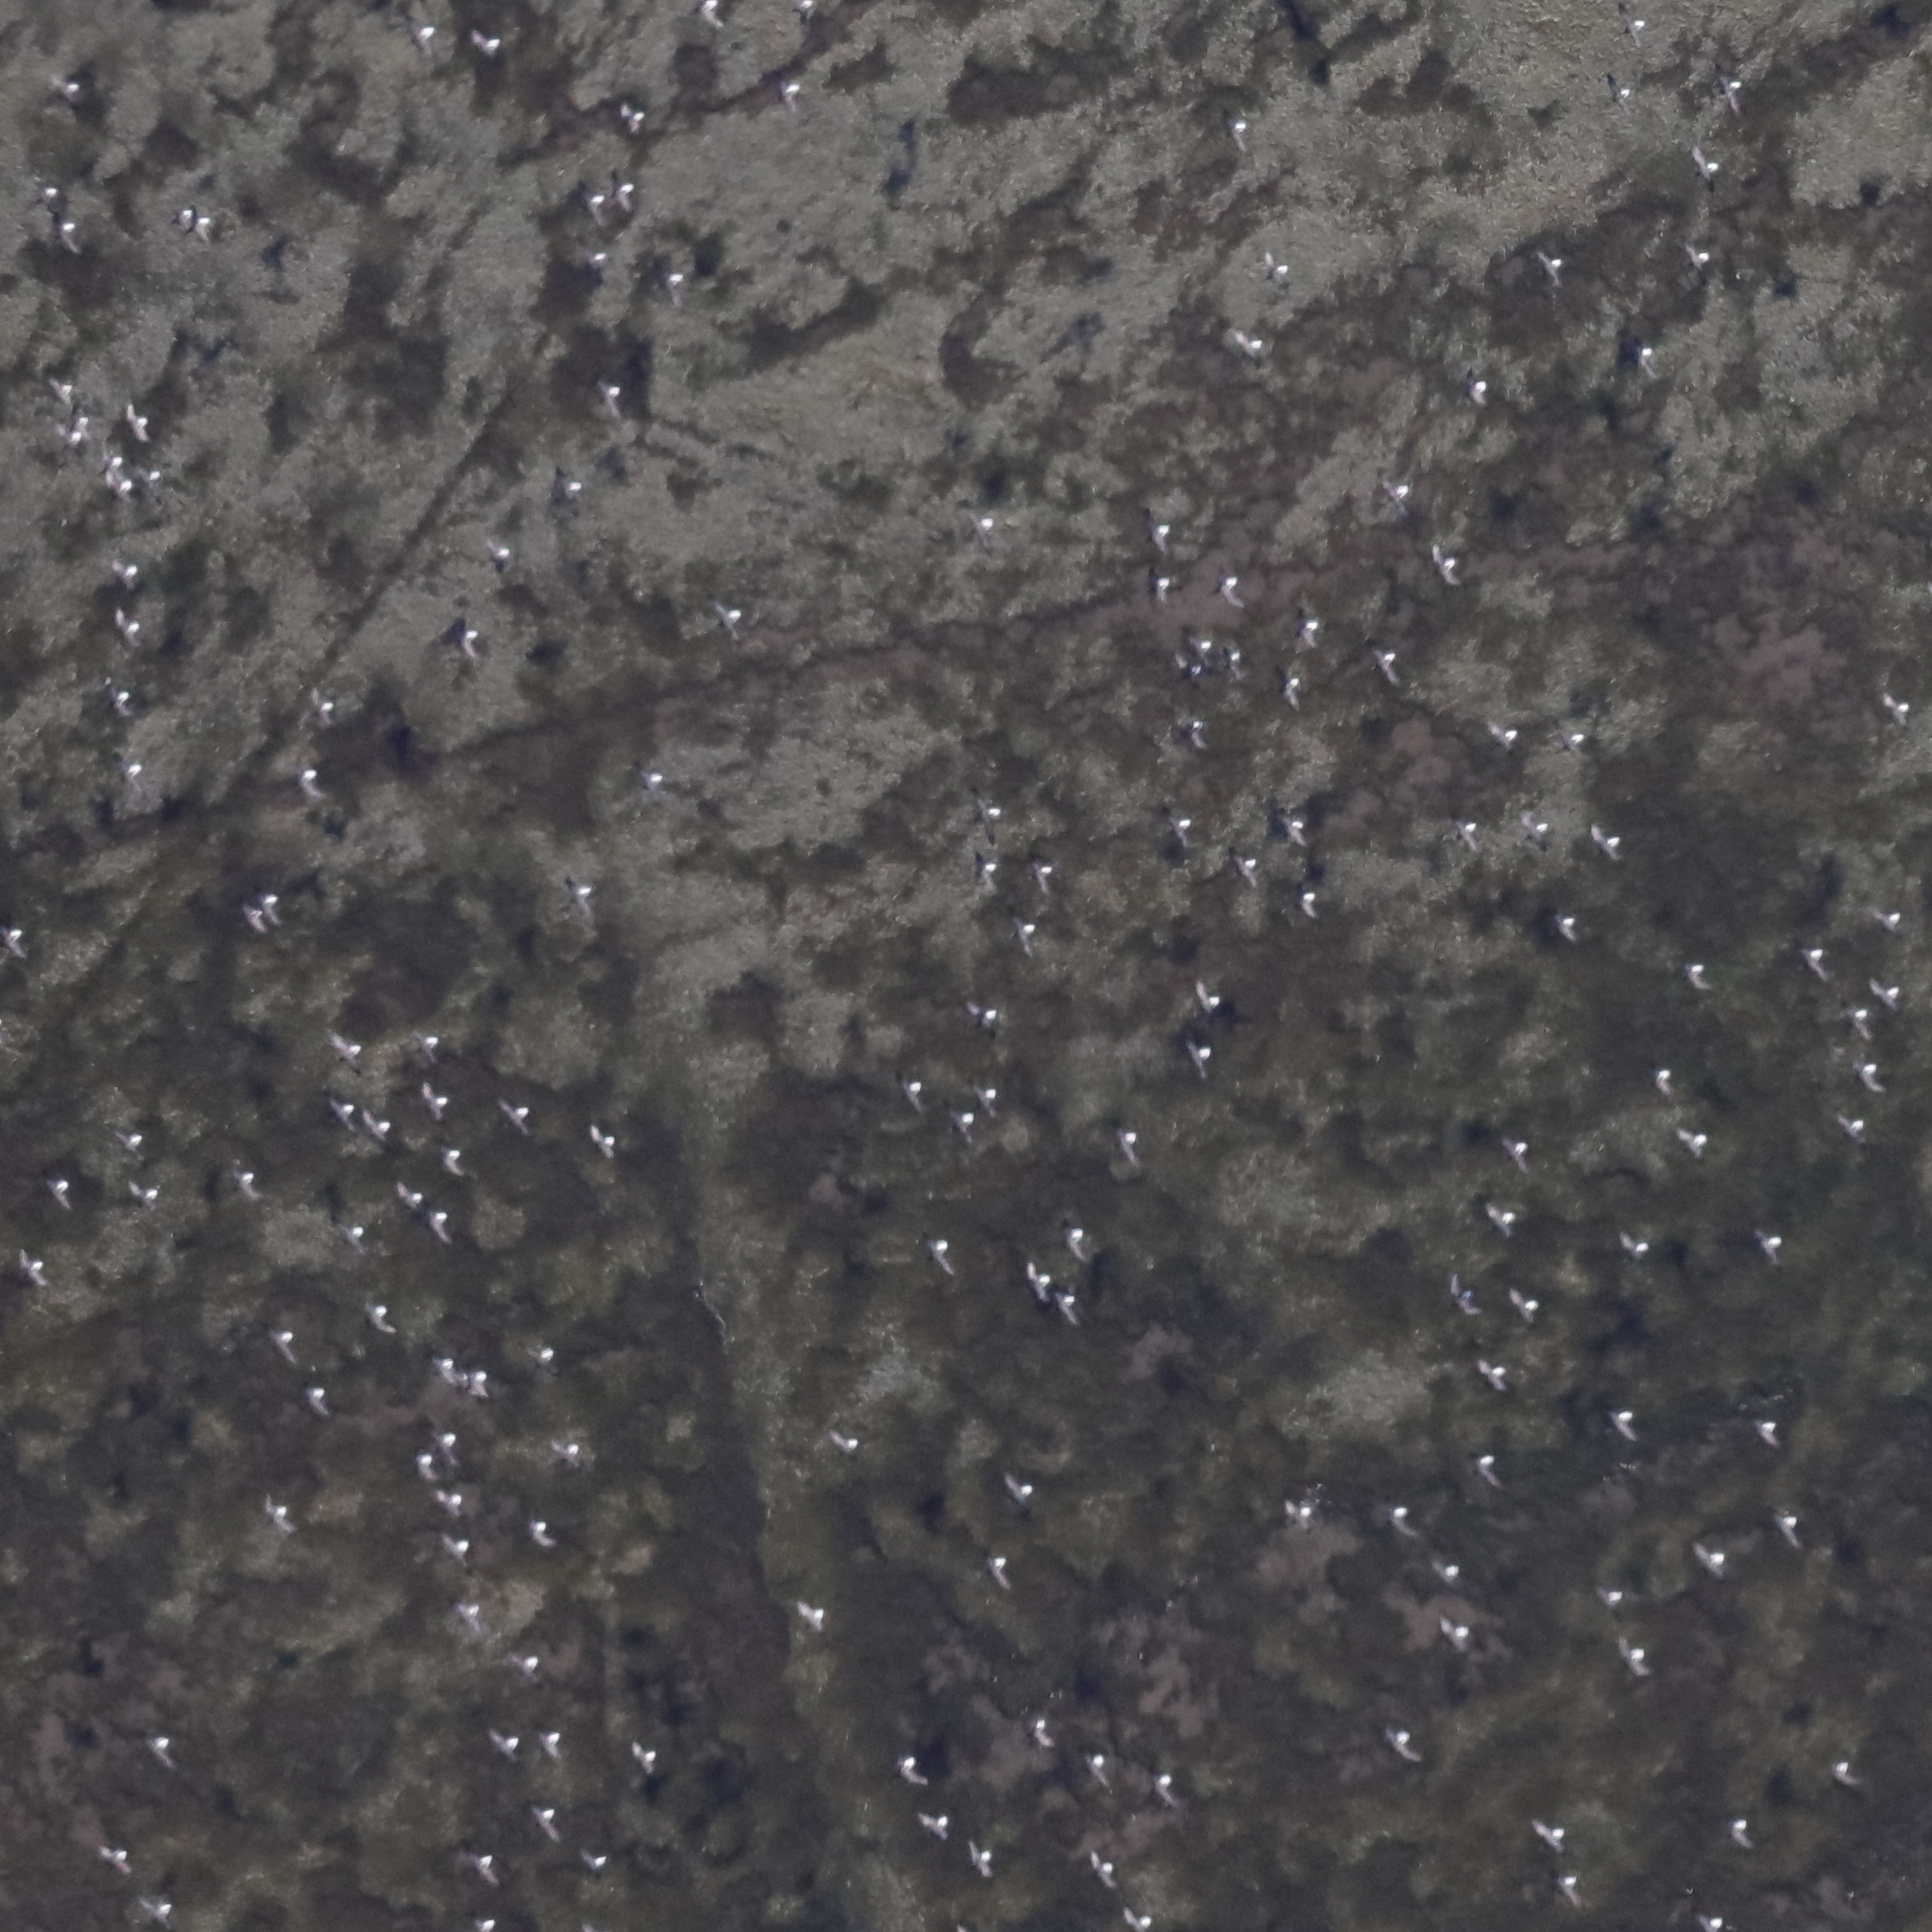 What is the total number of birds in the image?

171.